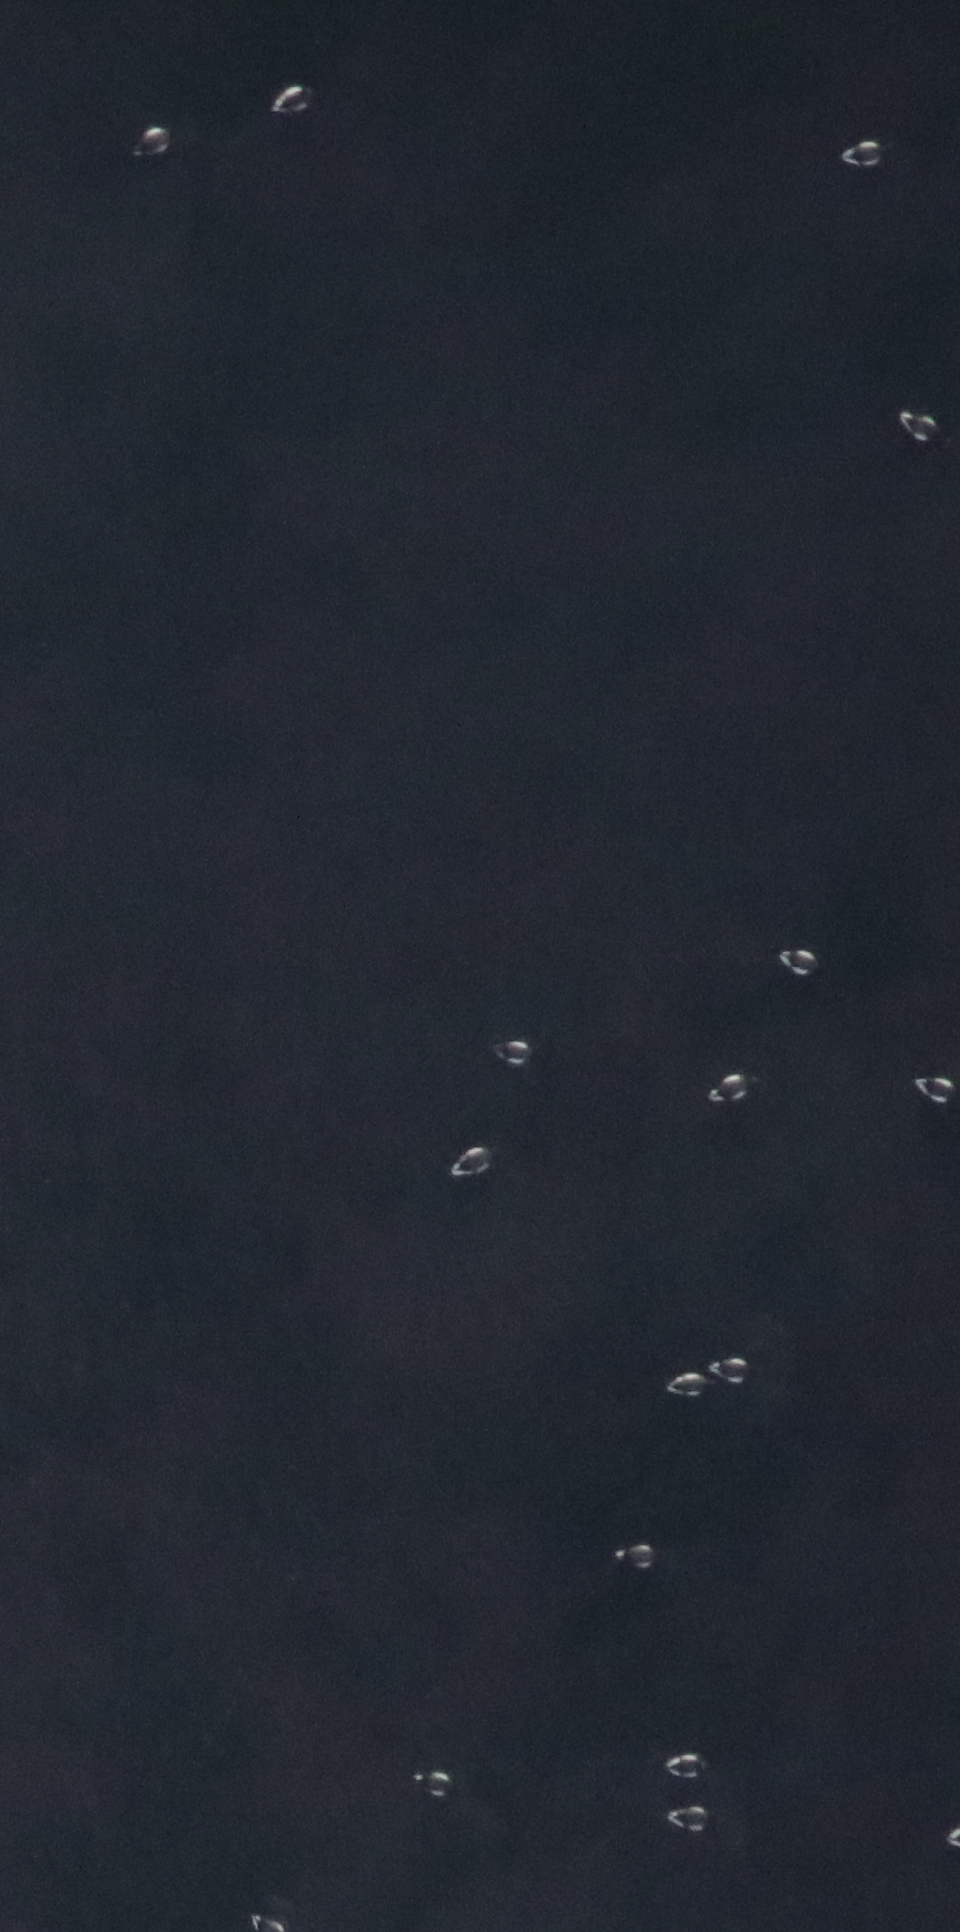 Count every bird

16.